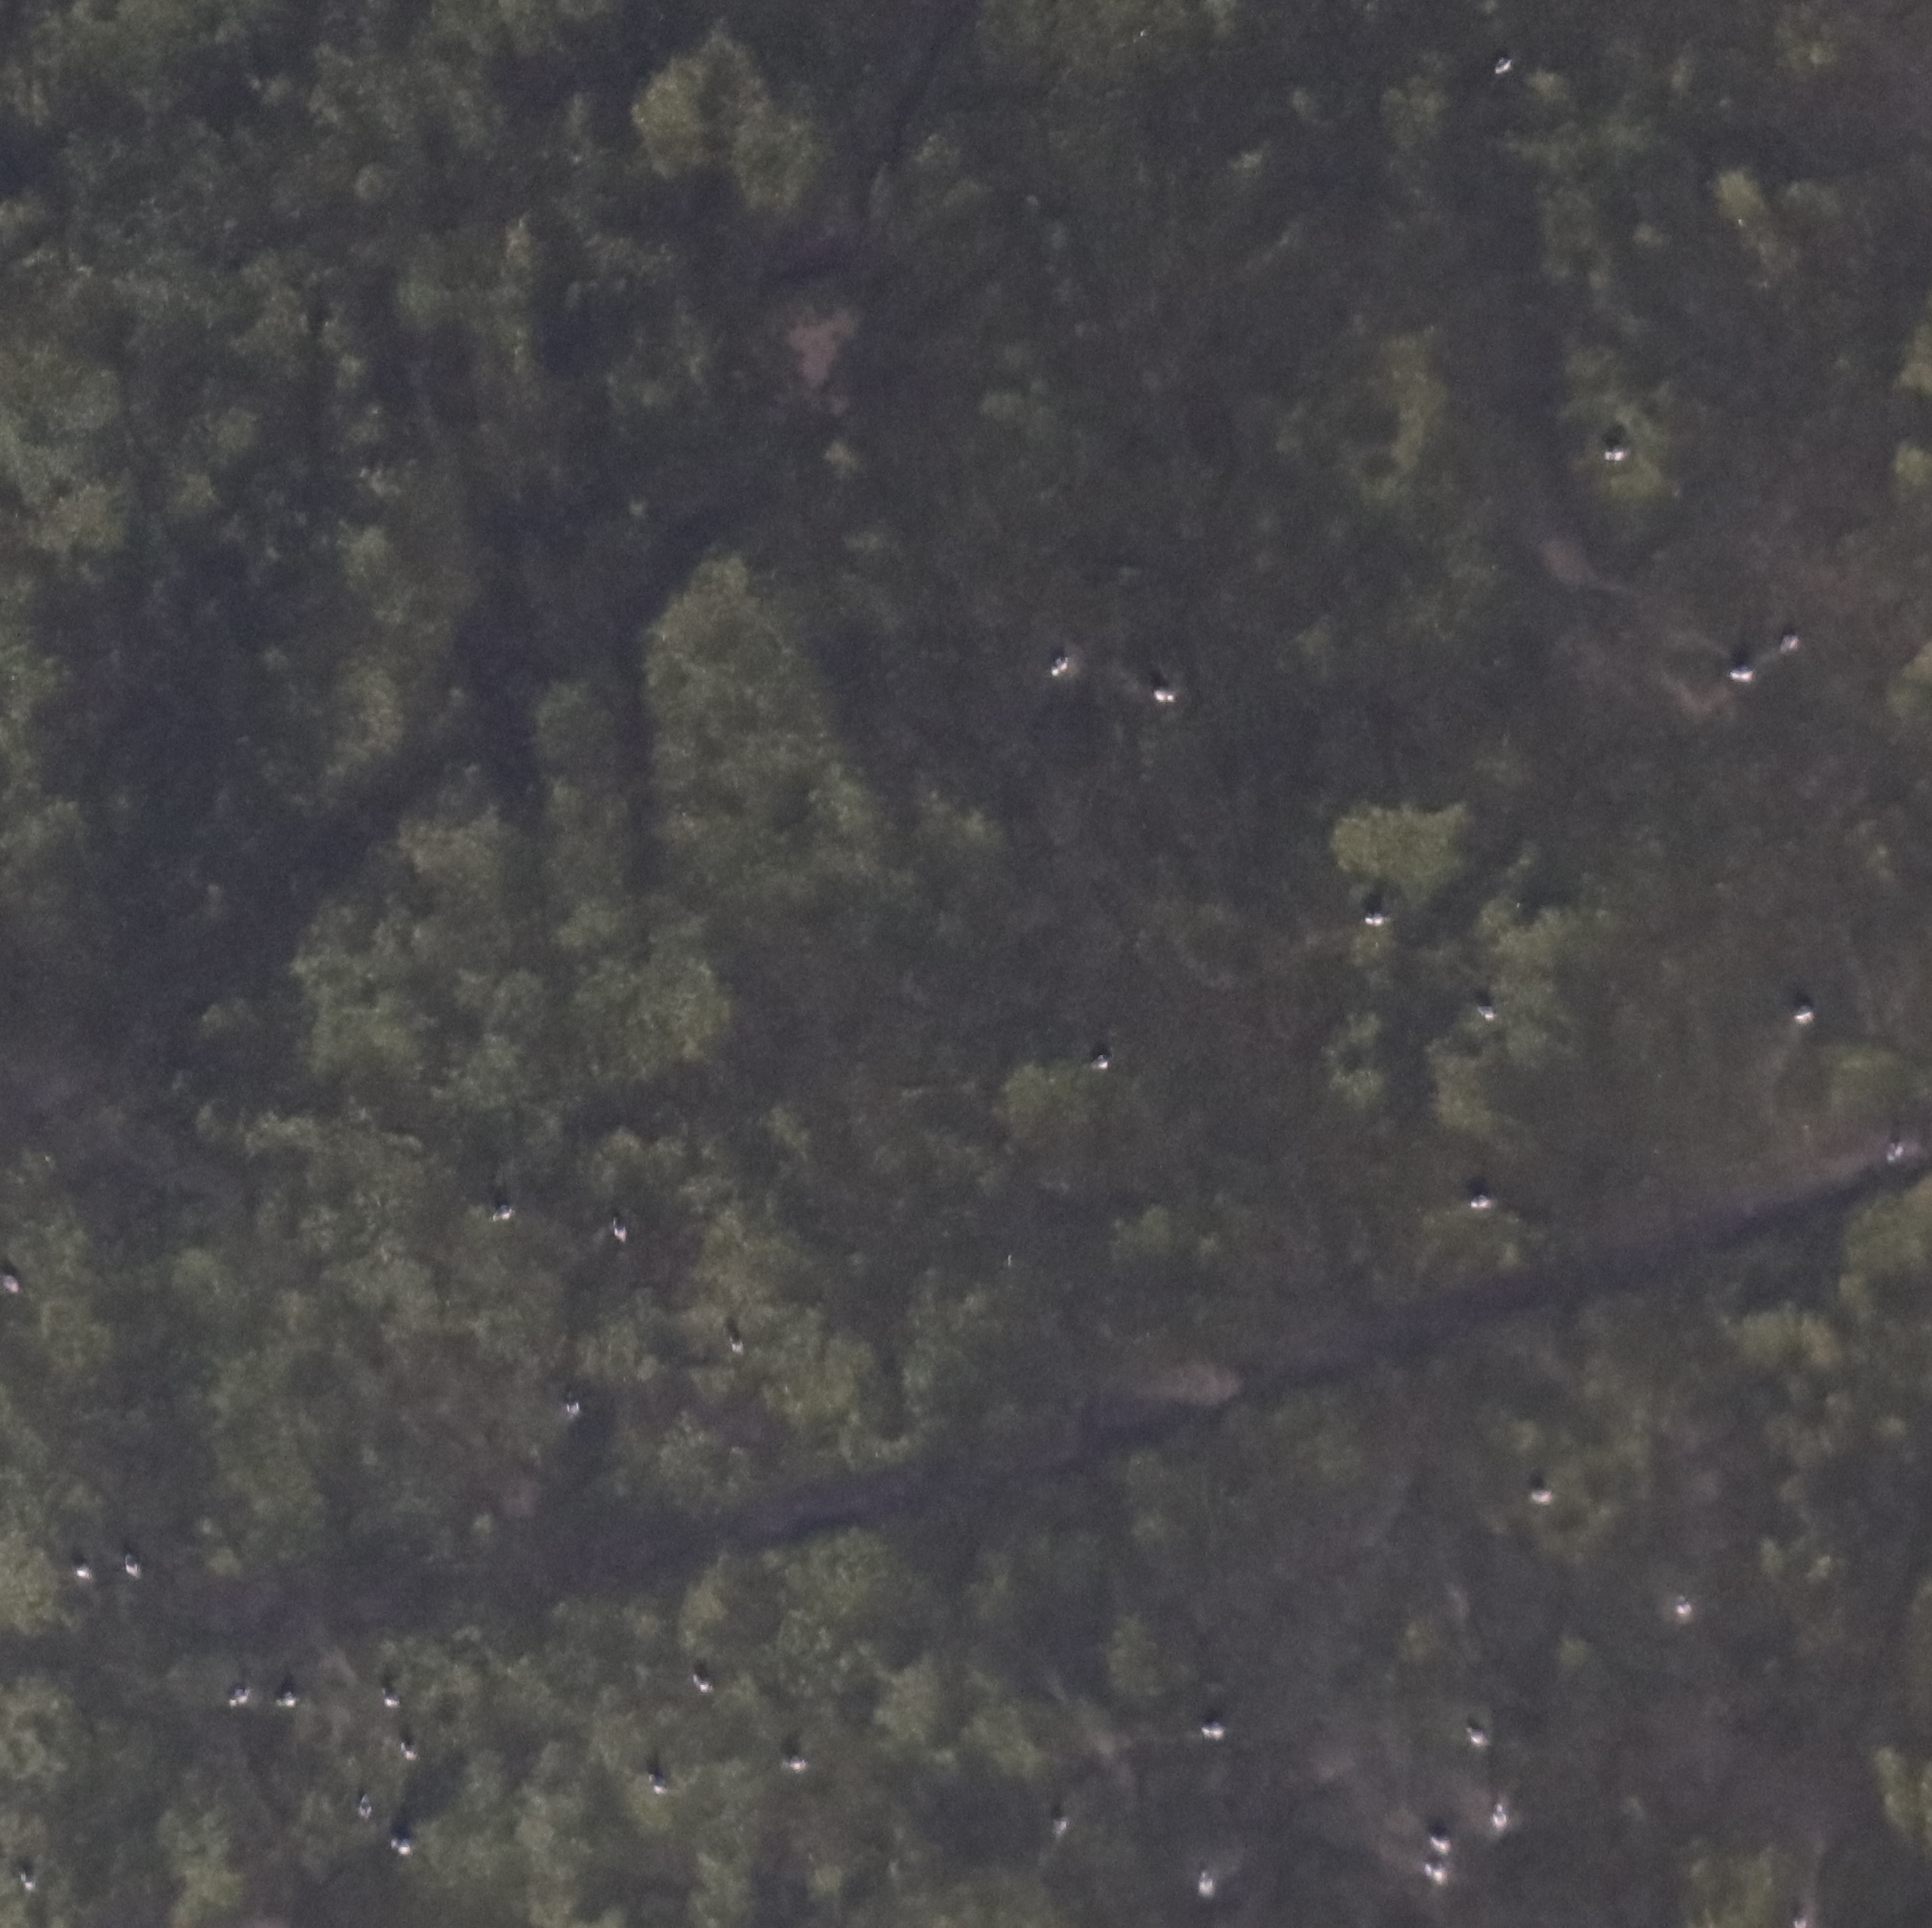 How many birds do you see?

38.